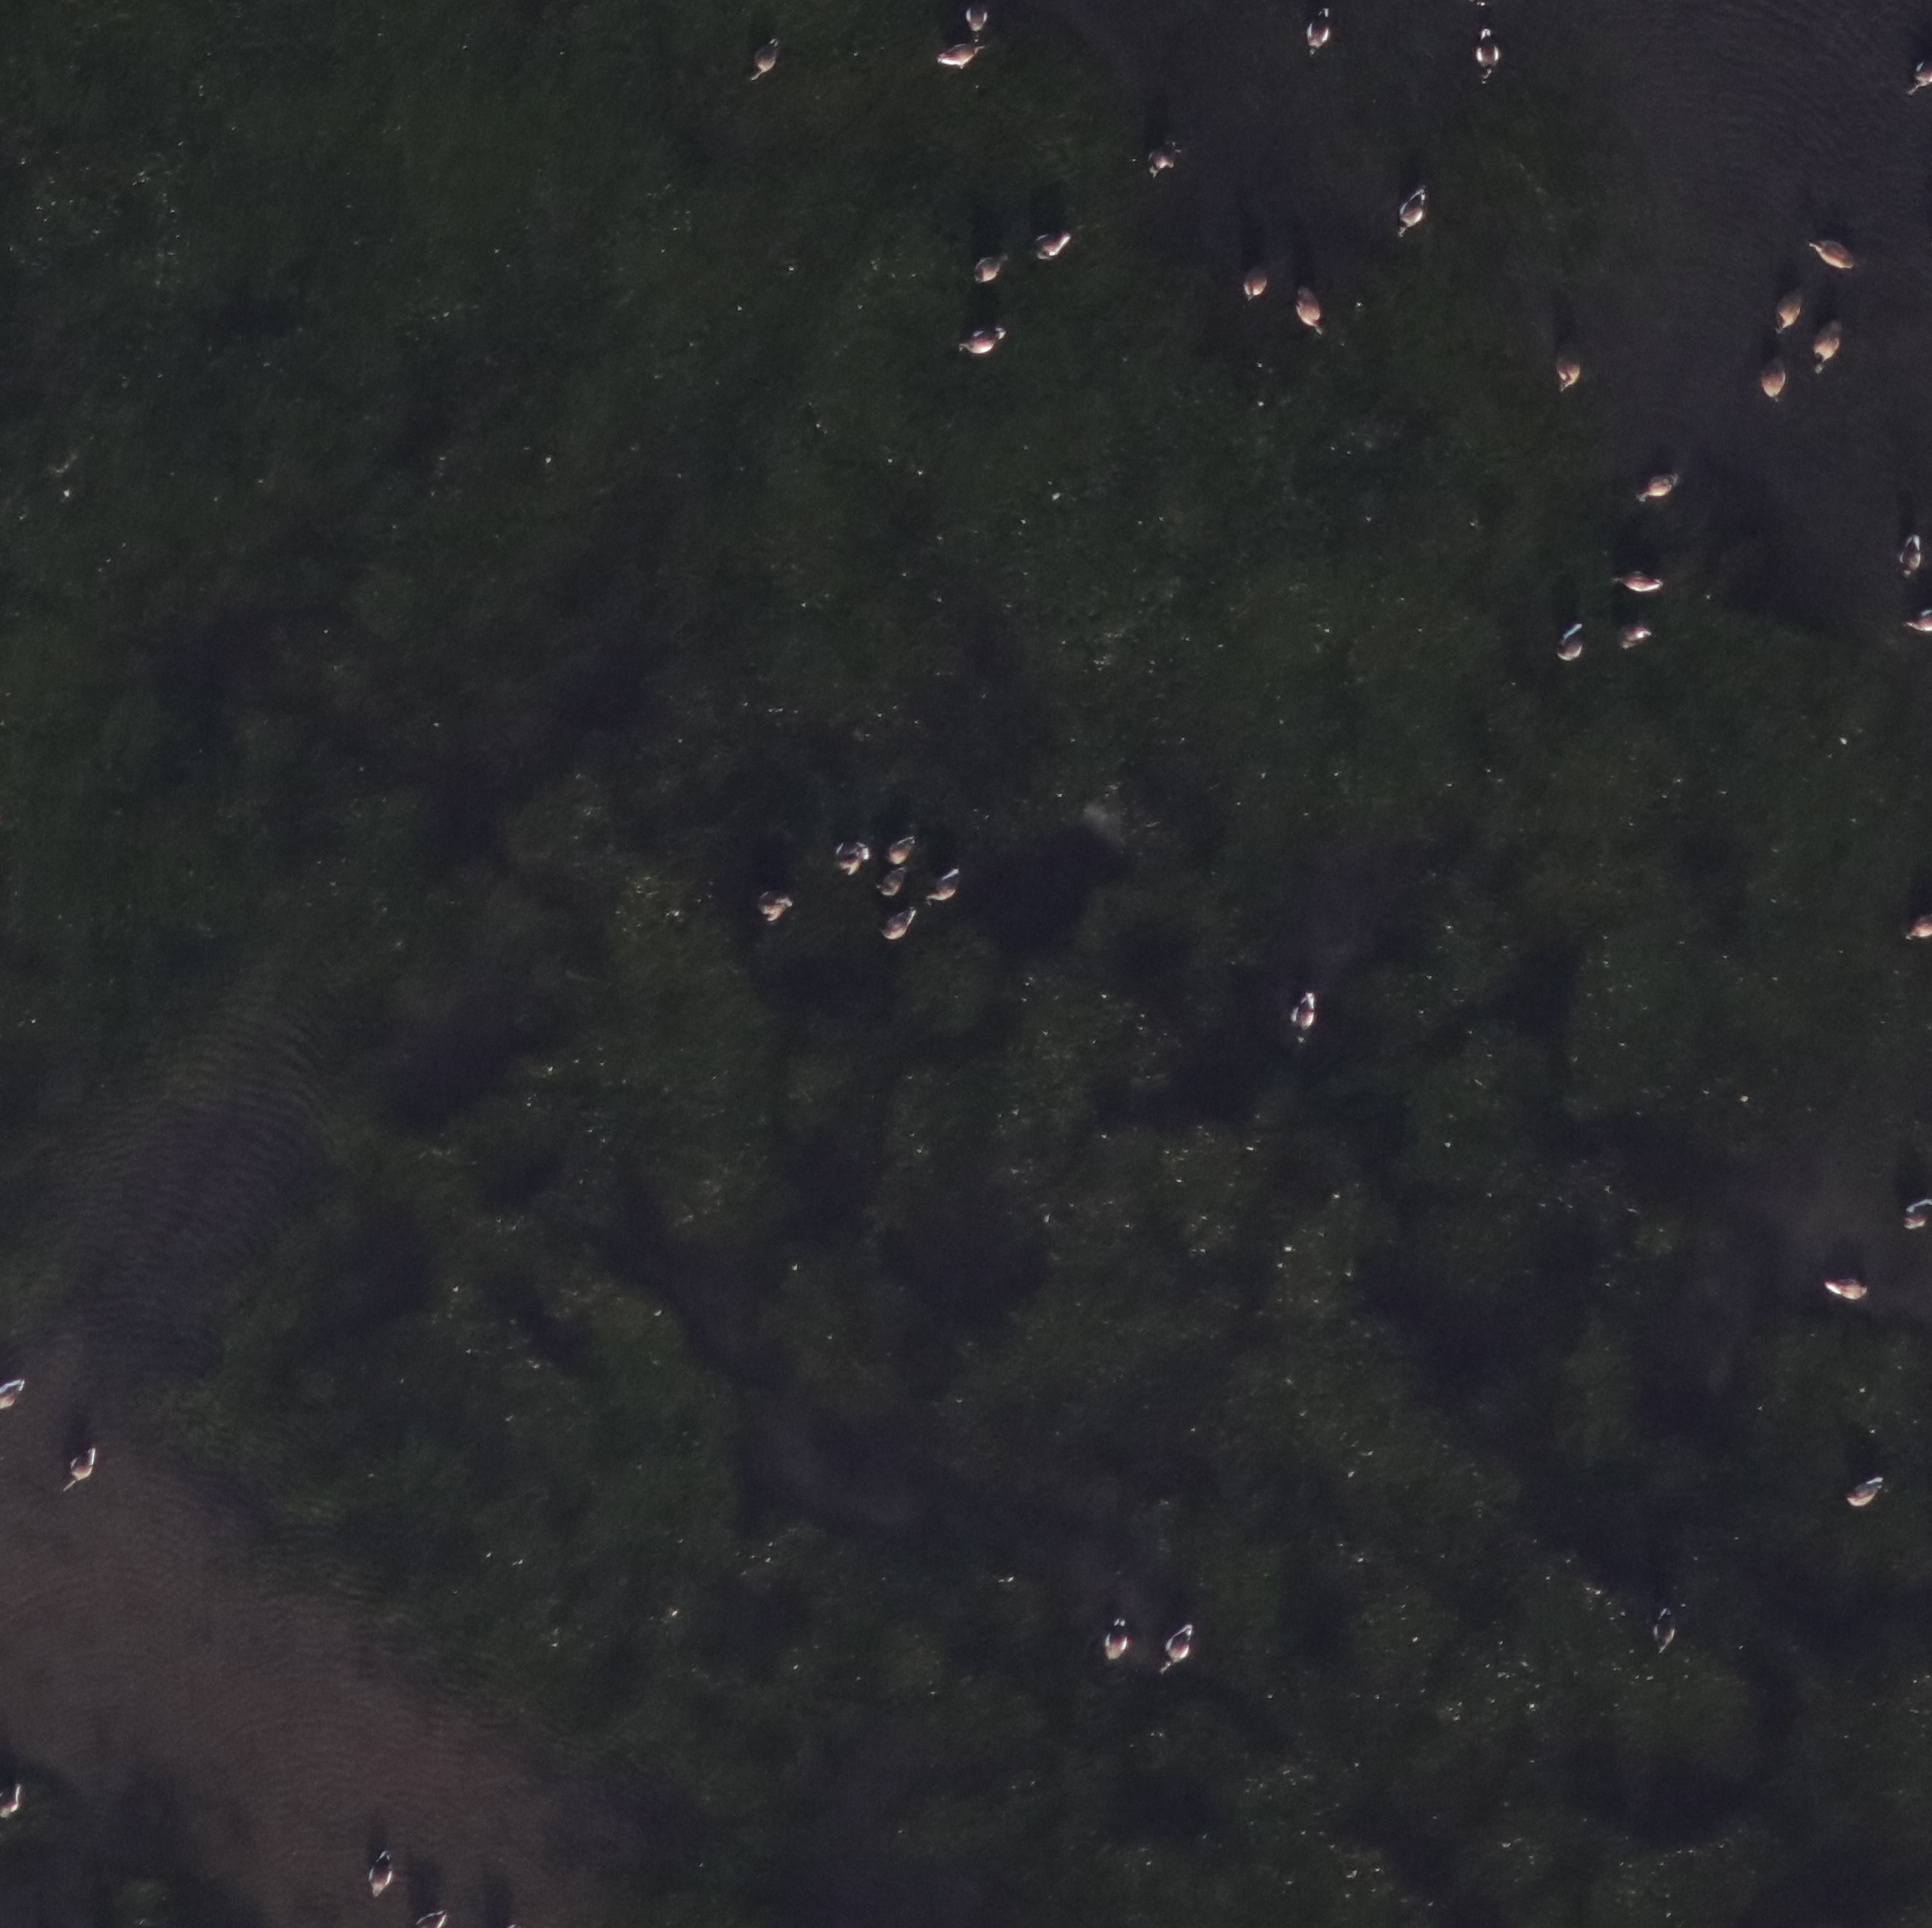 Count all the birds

40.